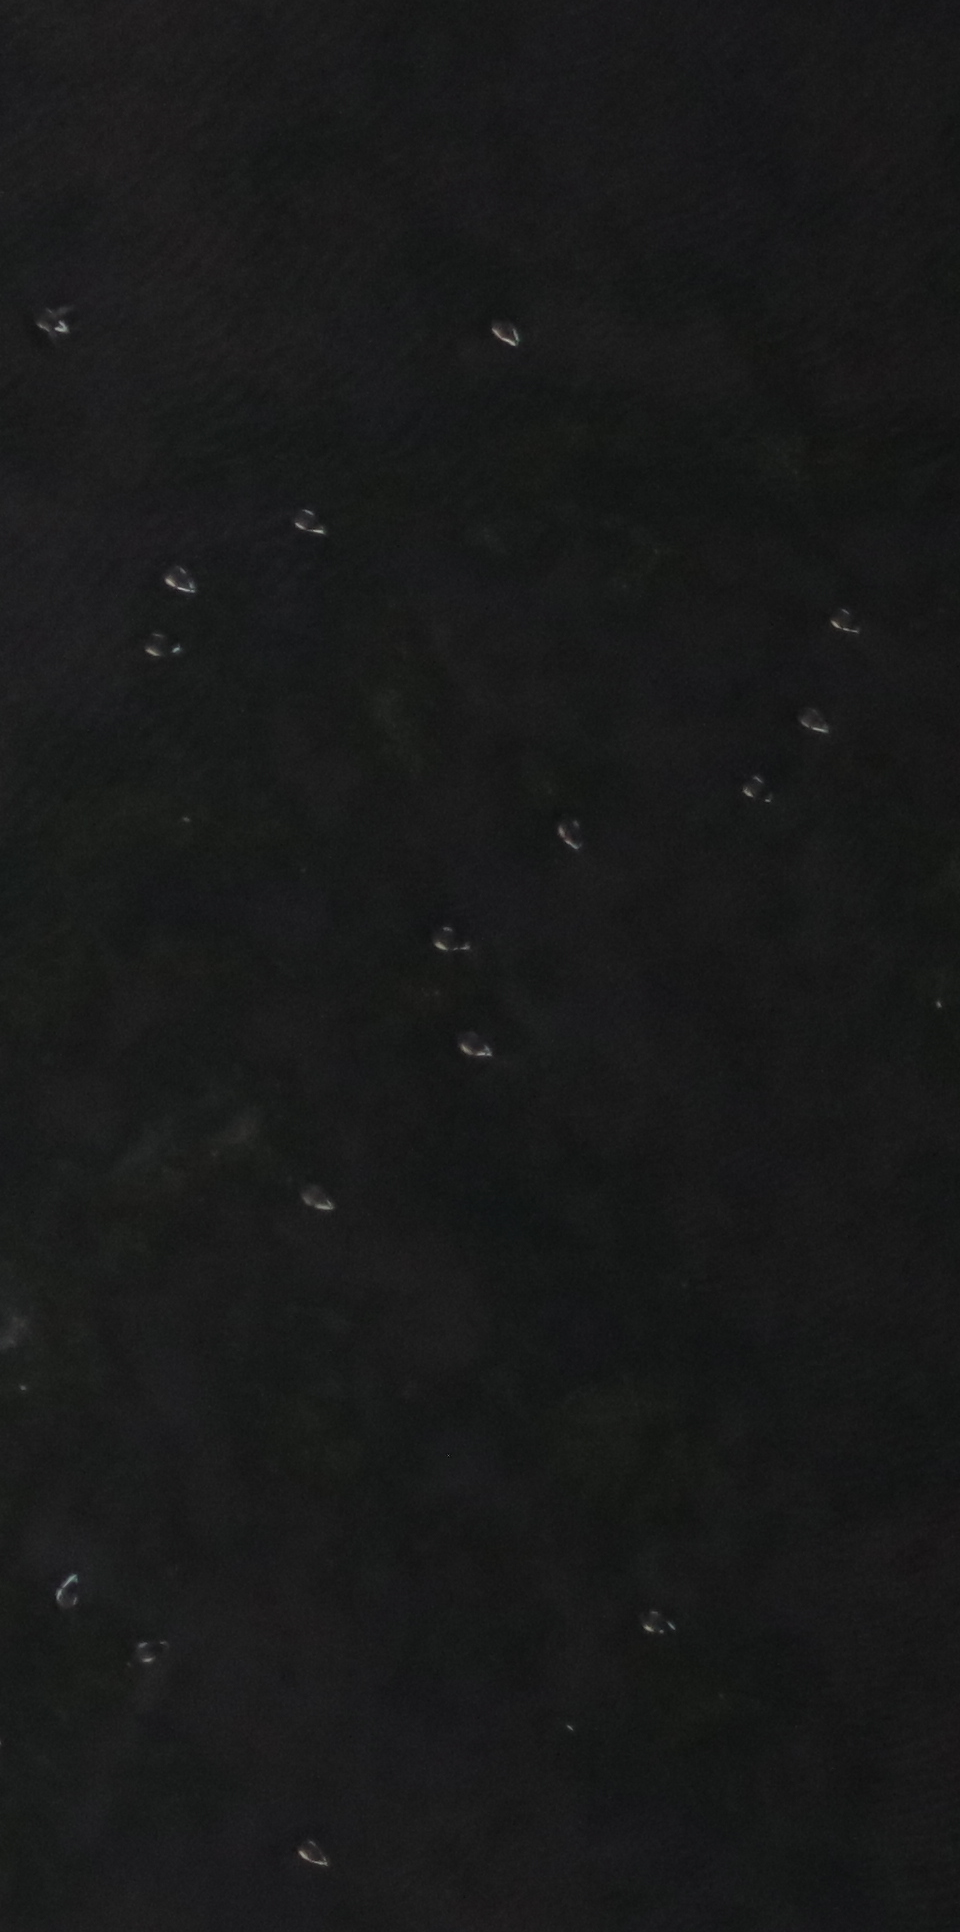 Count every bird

16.